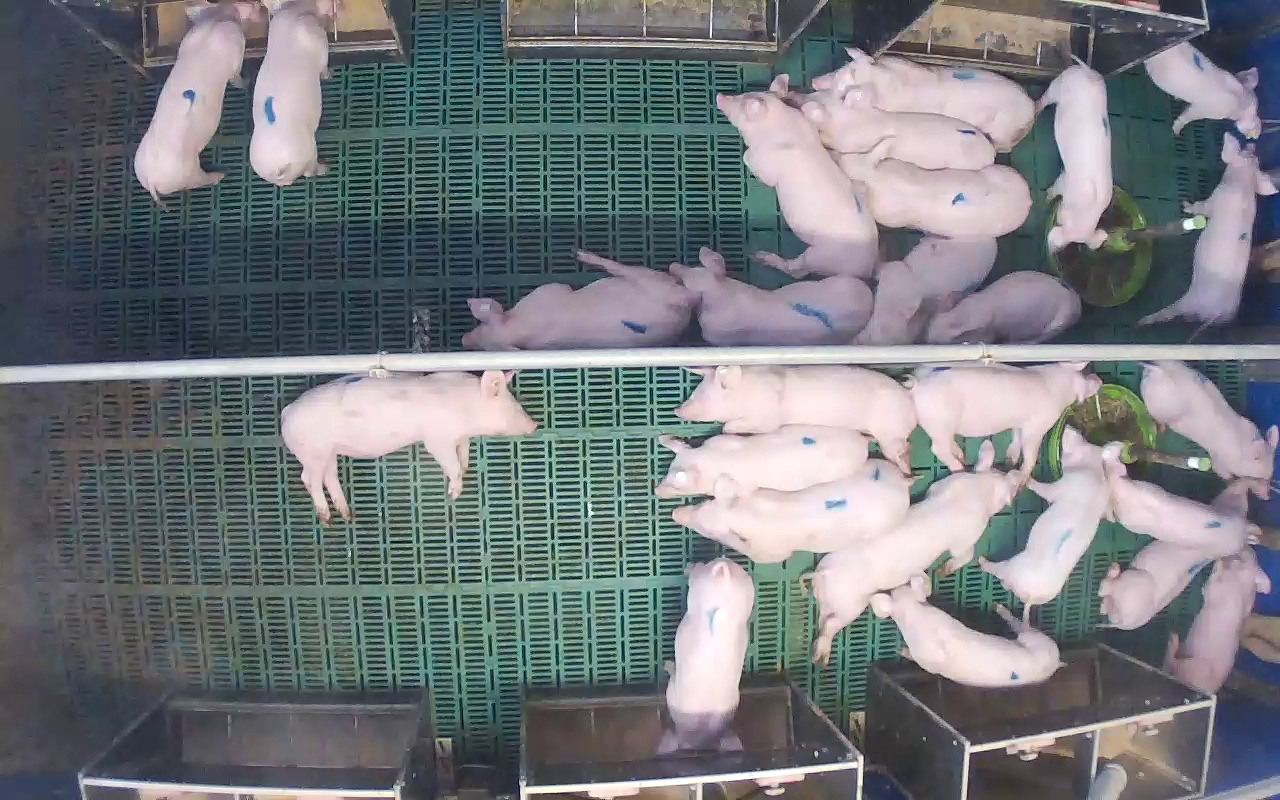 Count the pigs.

26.